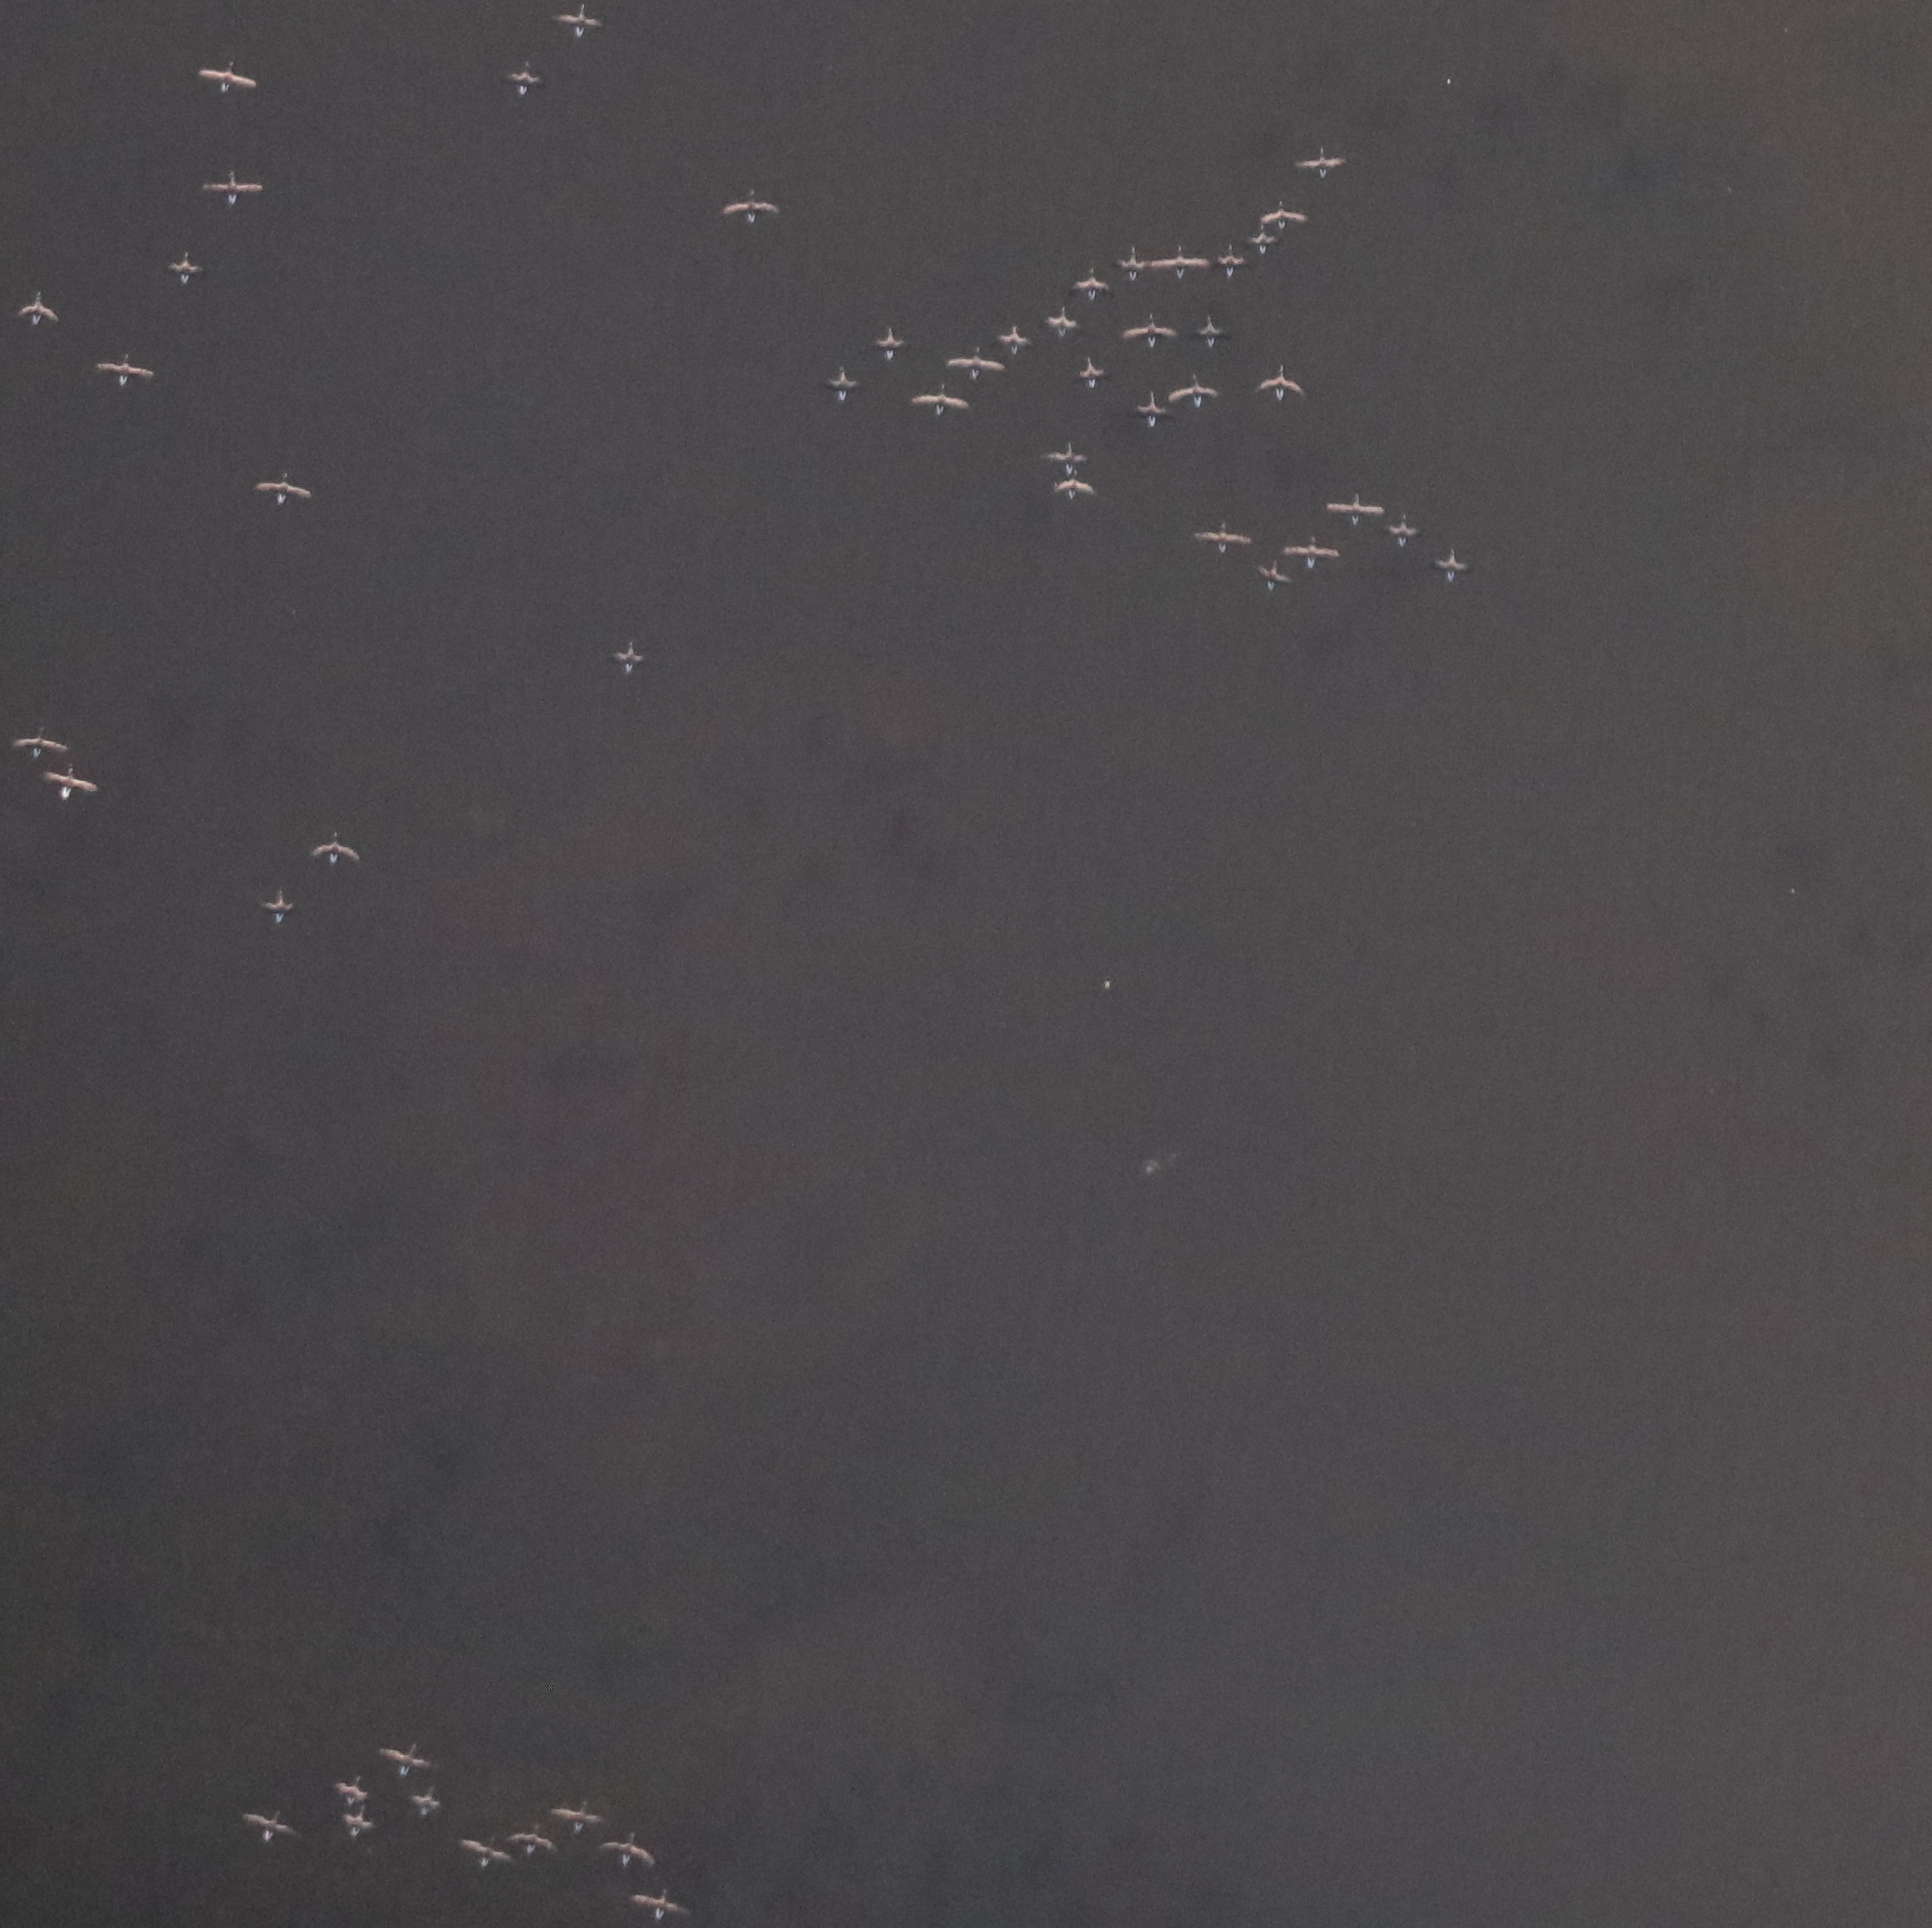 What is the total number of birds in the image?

51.